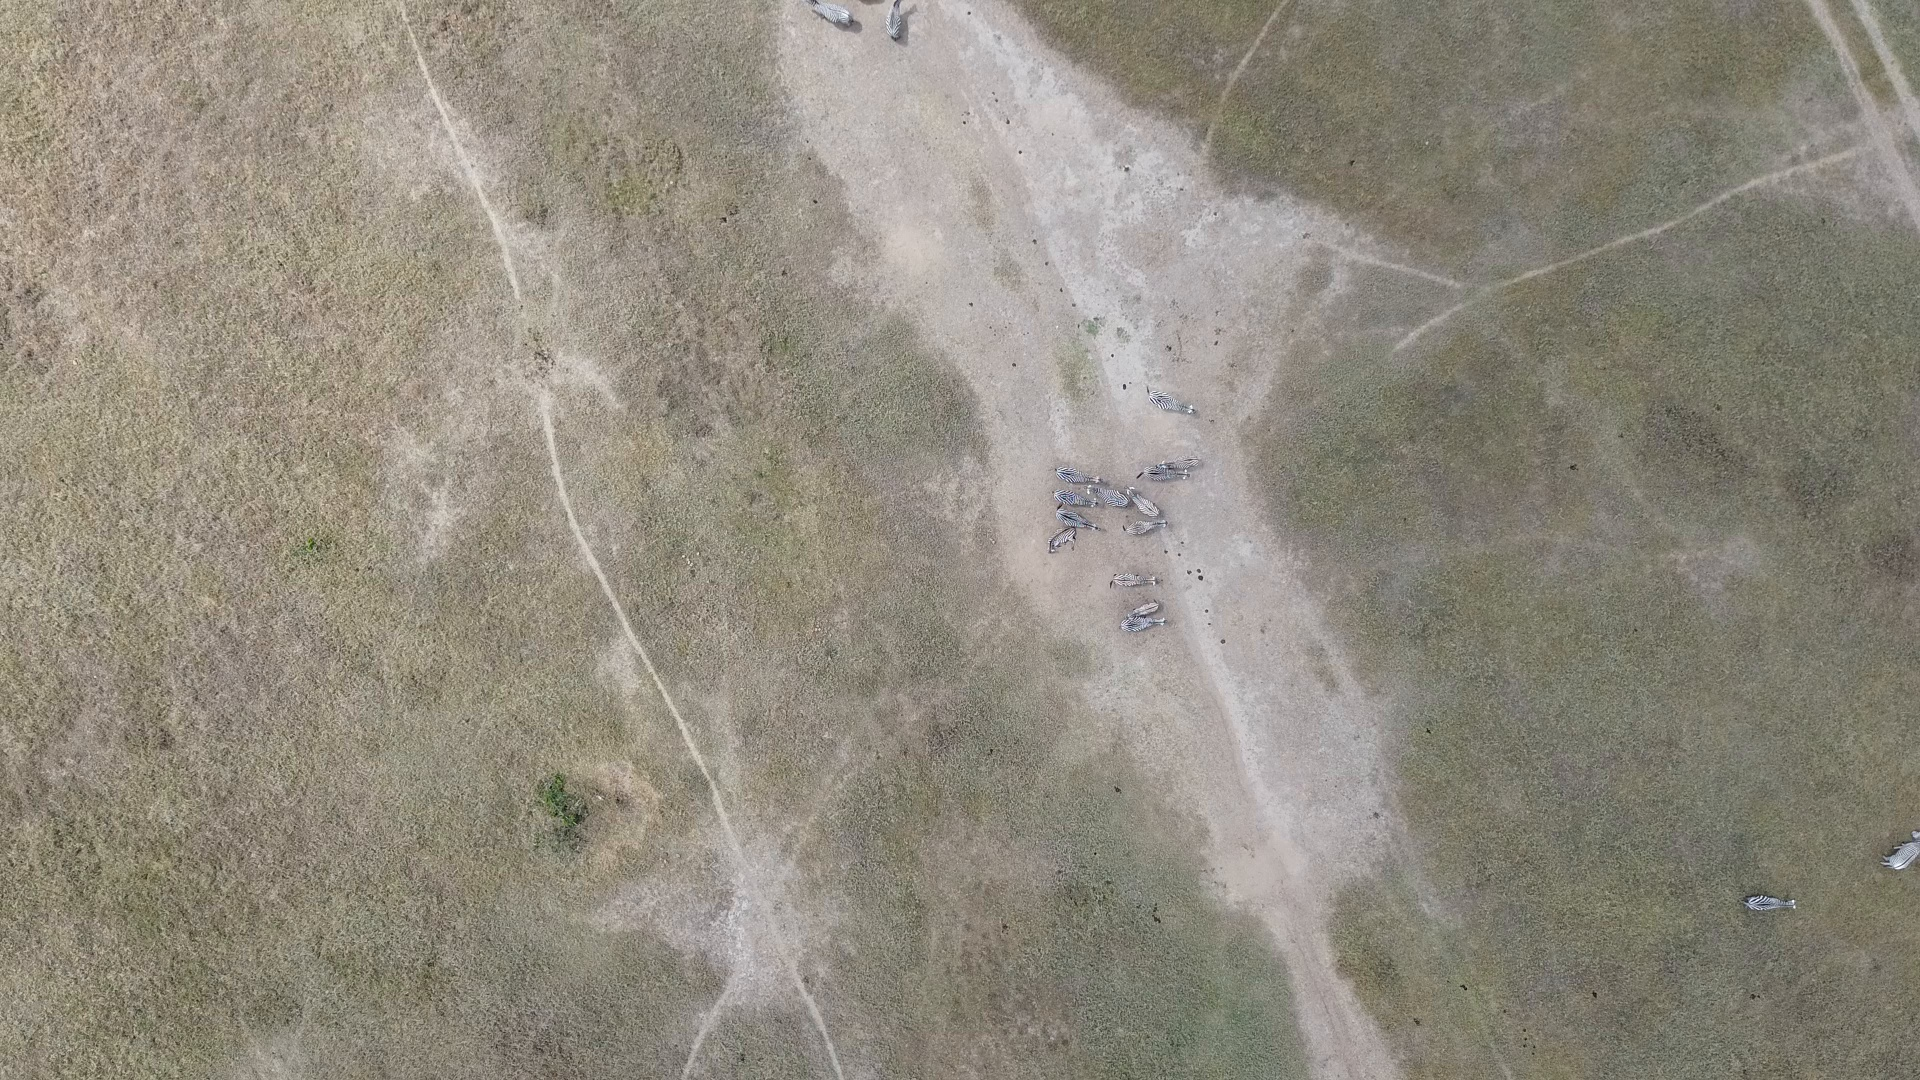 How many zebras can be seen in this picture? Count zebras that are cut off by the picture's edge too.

17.